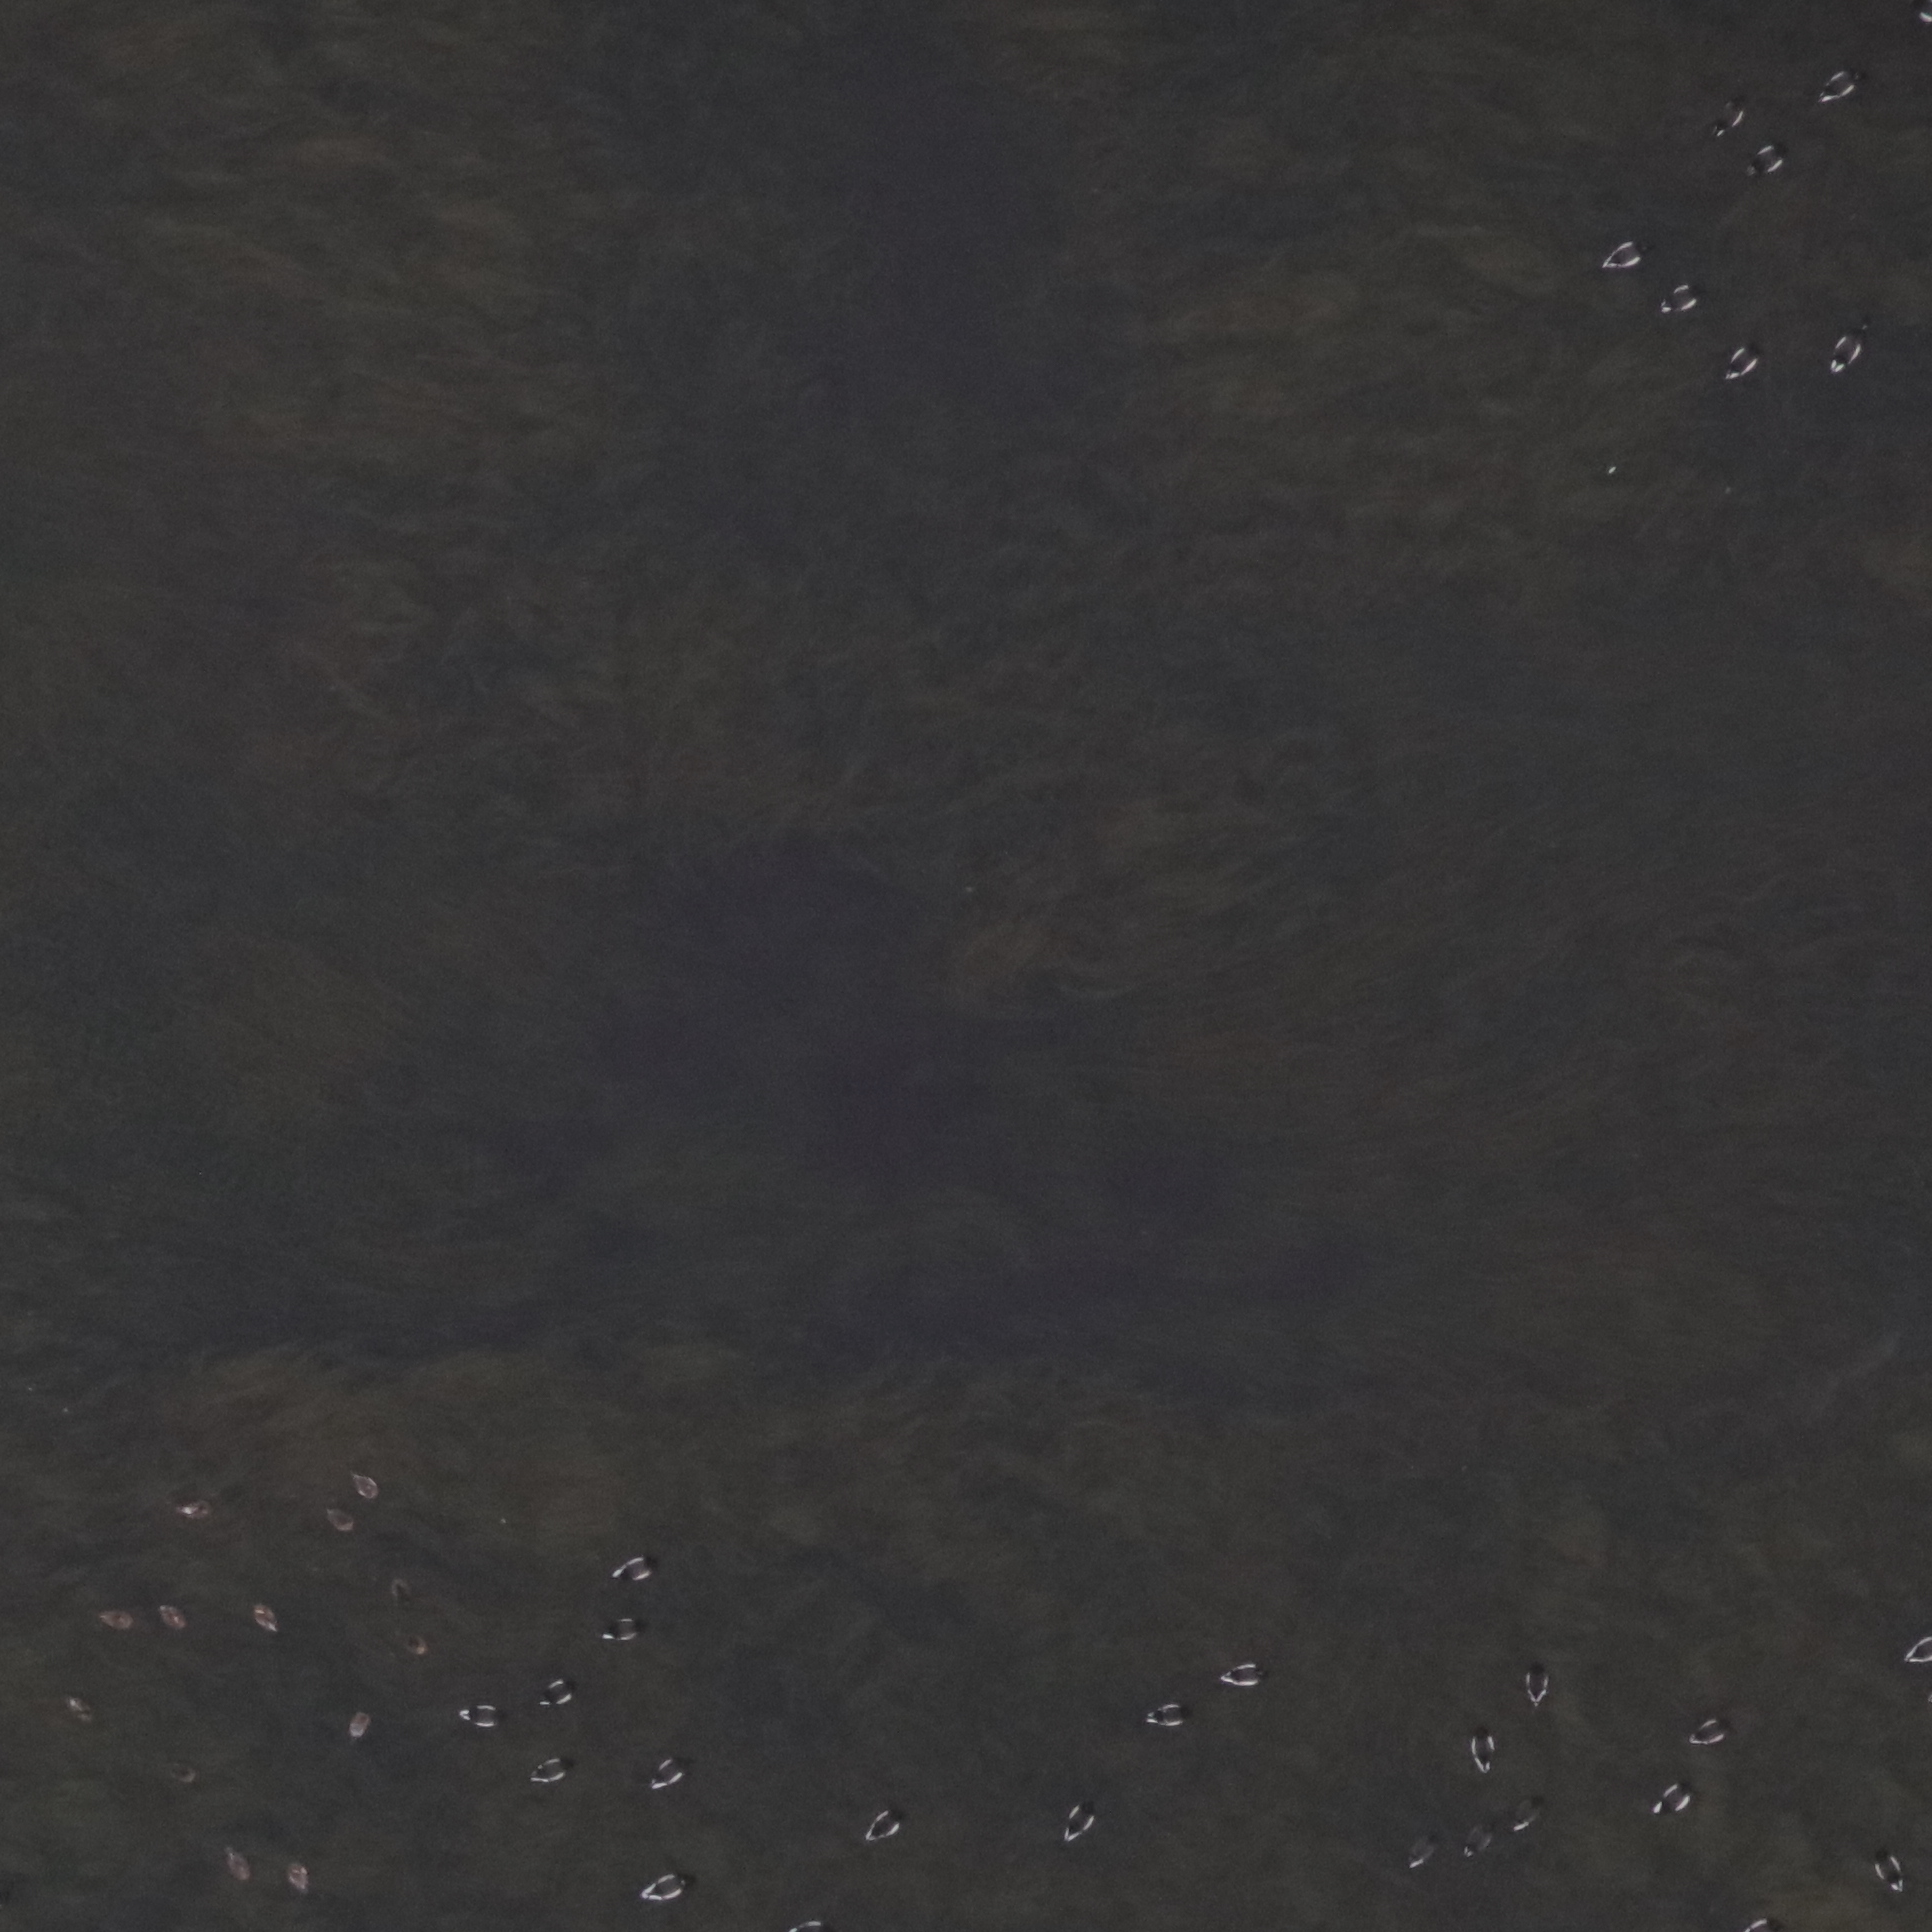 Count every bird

40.